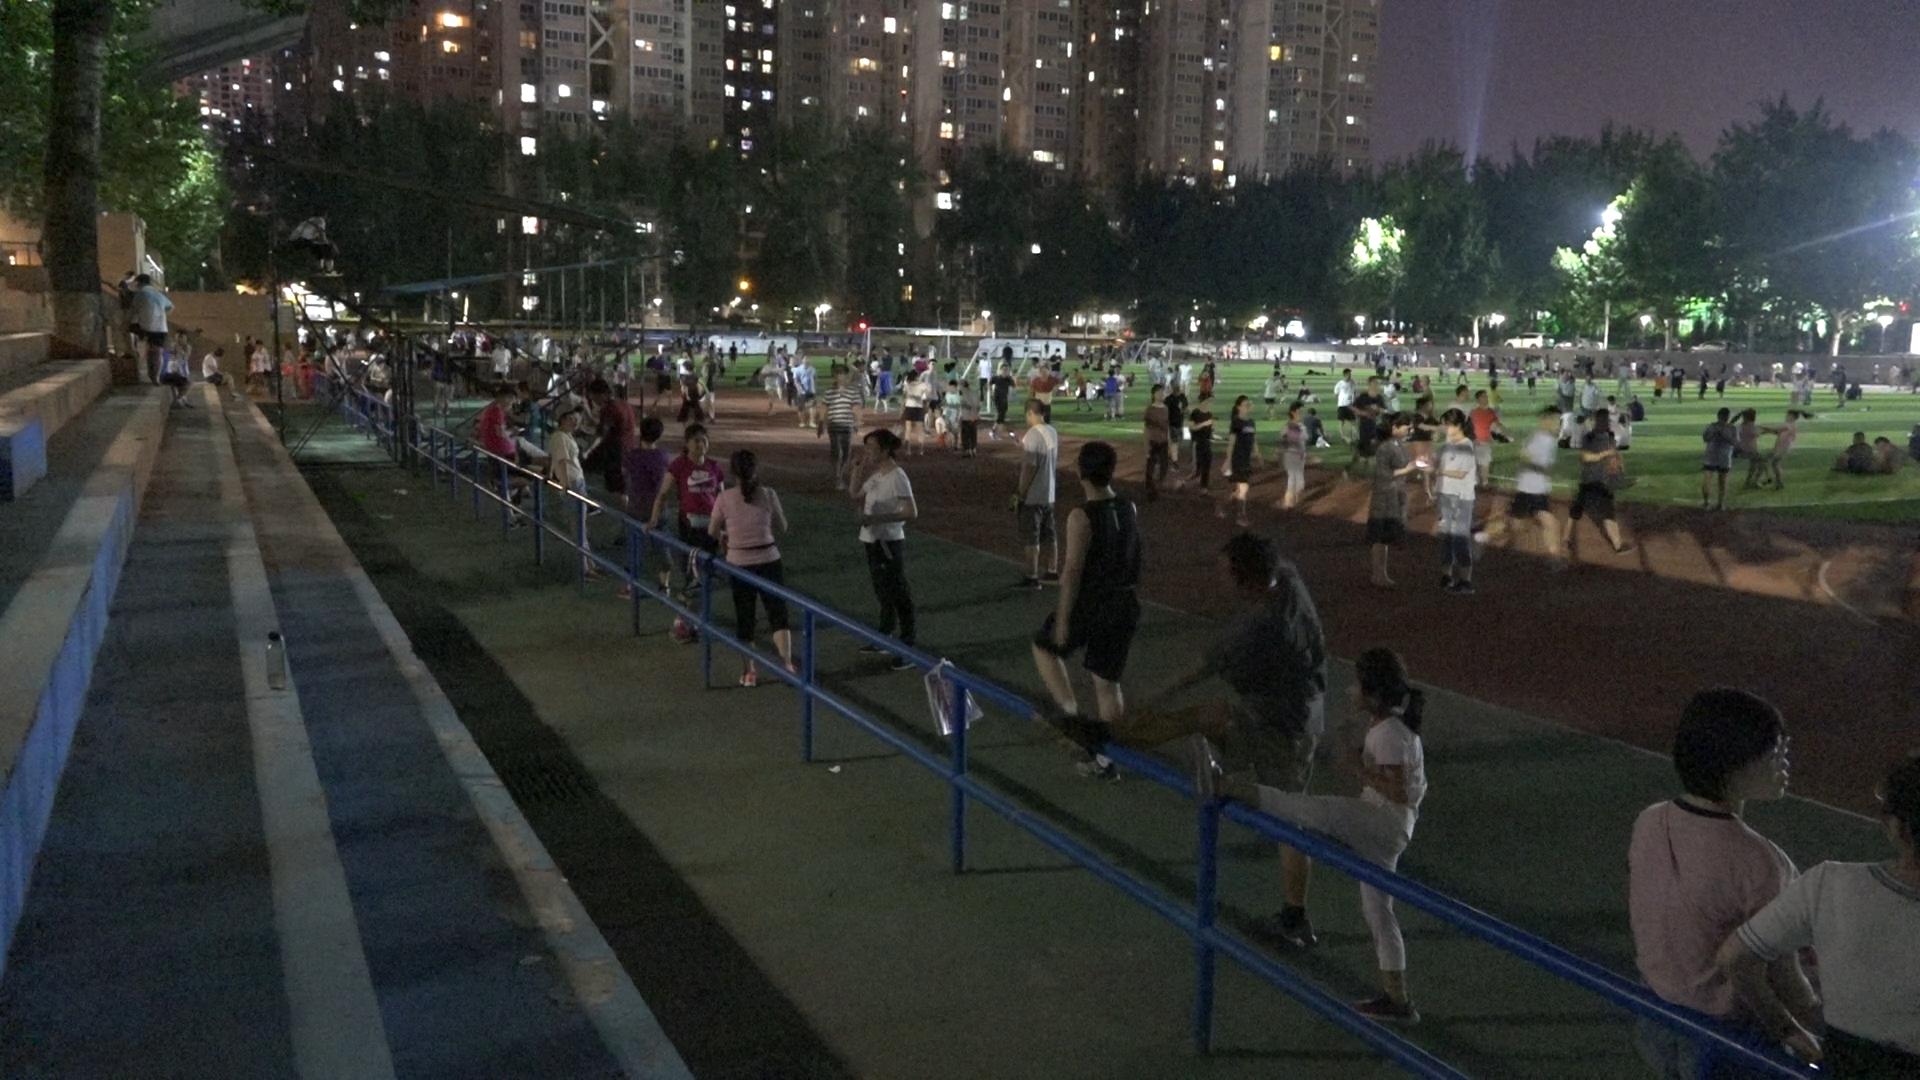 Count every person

268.